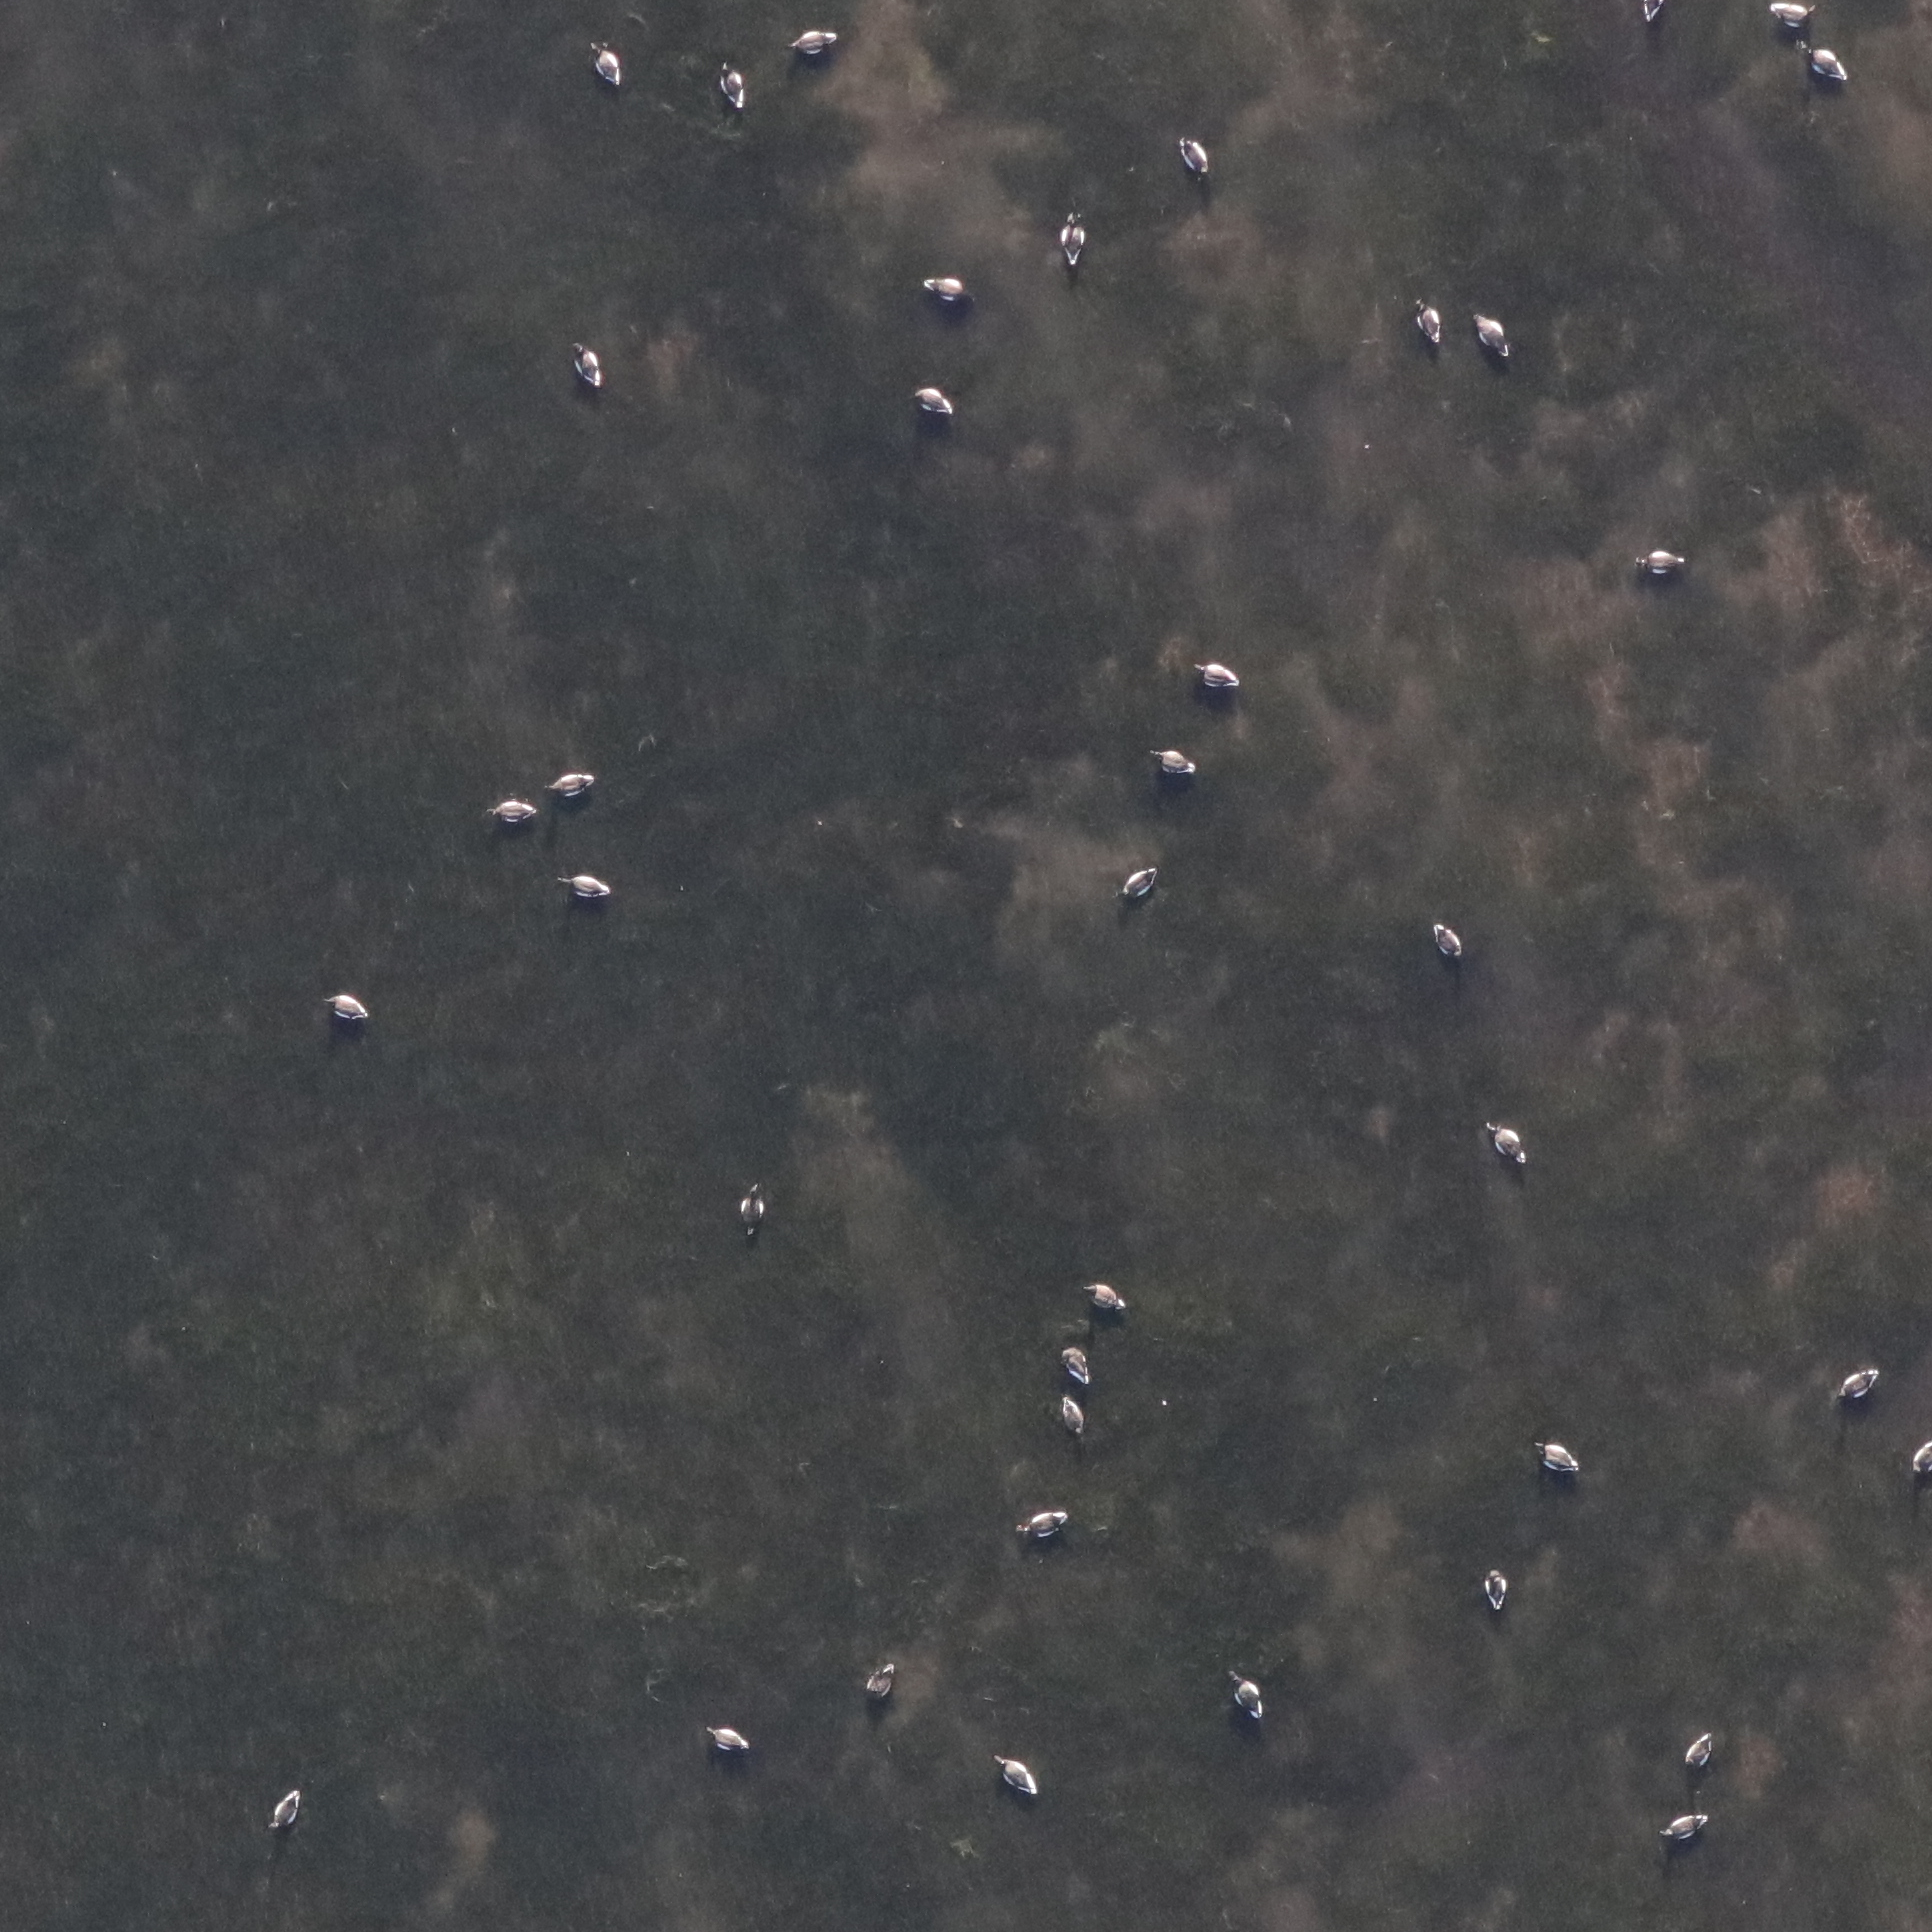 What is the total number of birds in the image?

38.